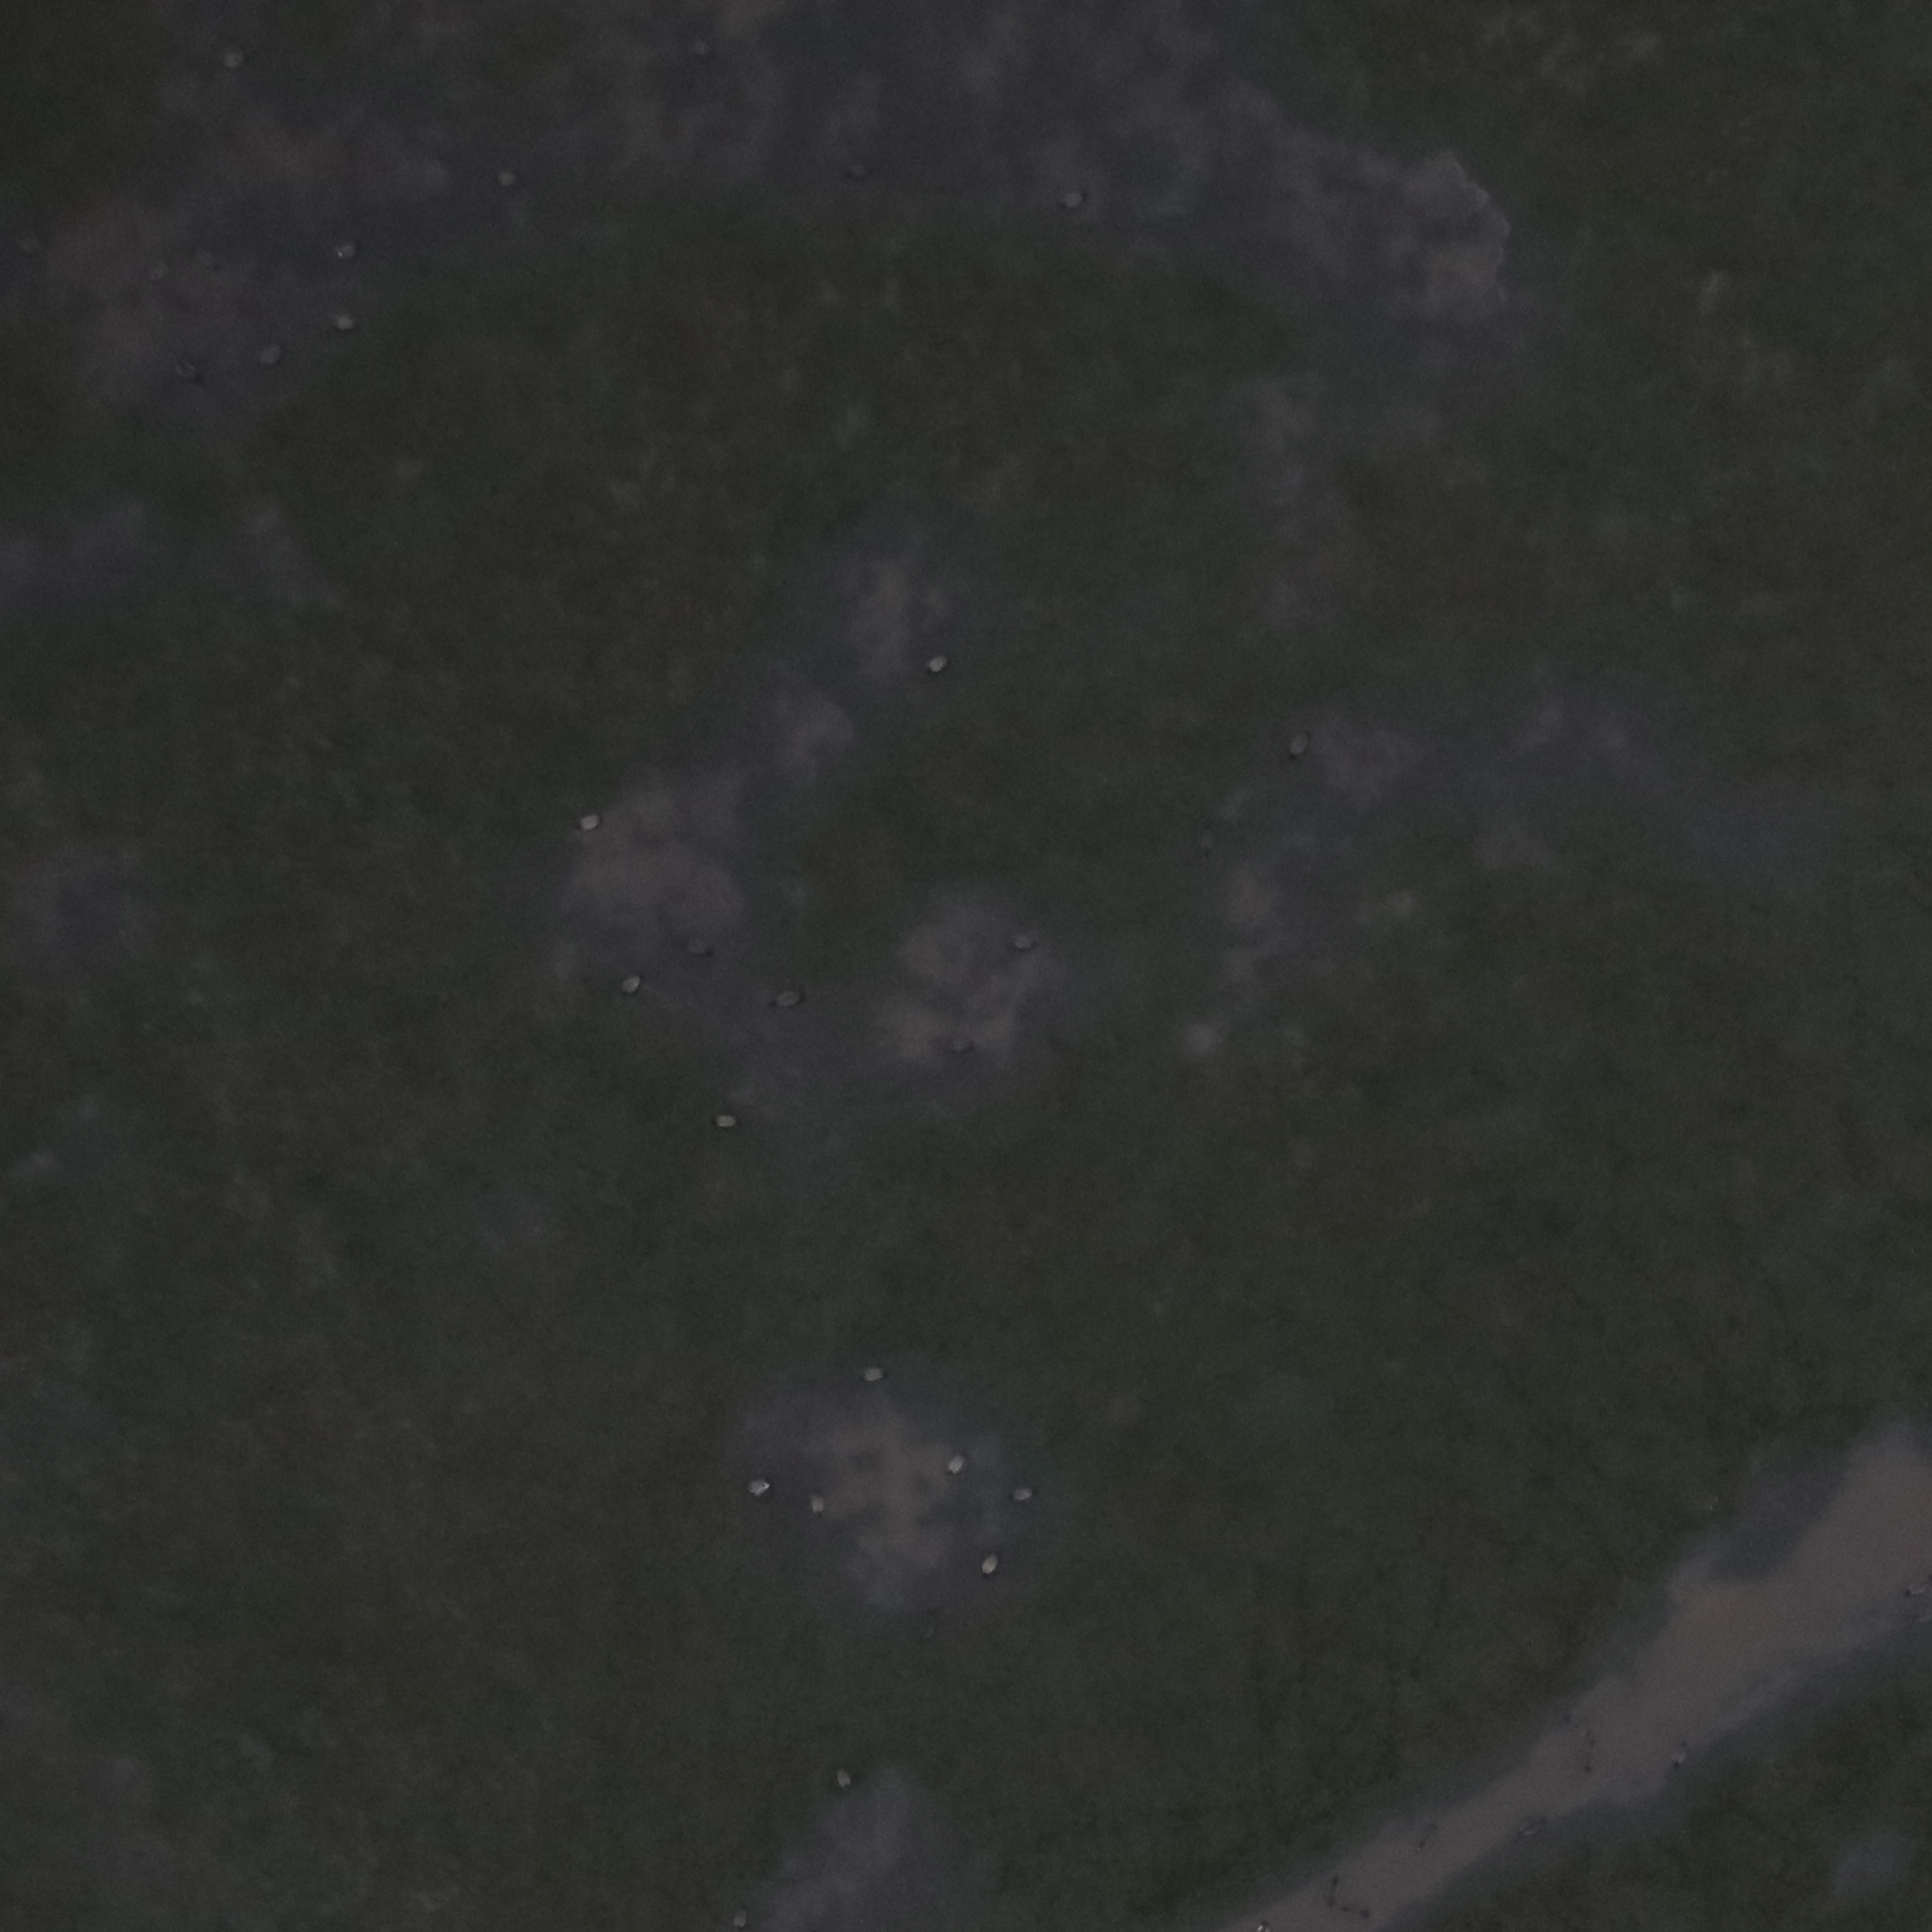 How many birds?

41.